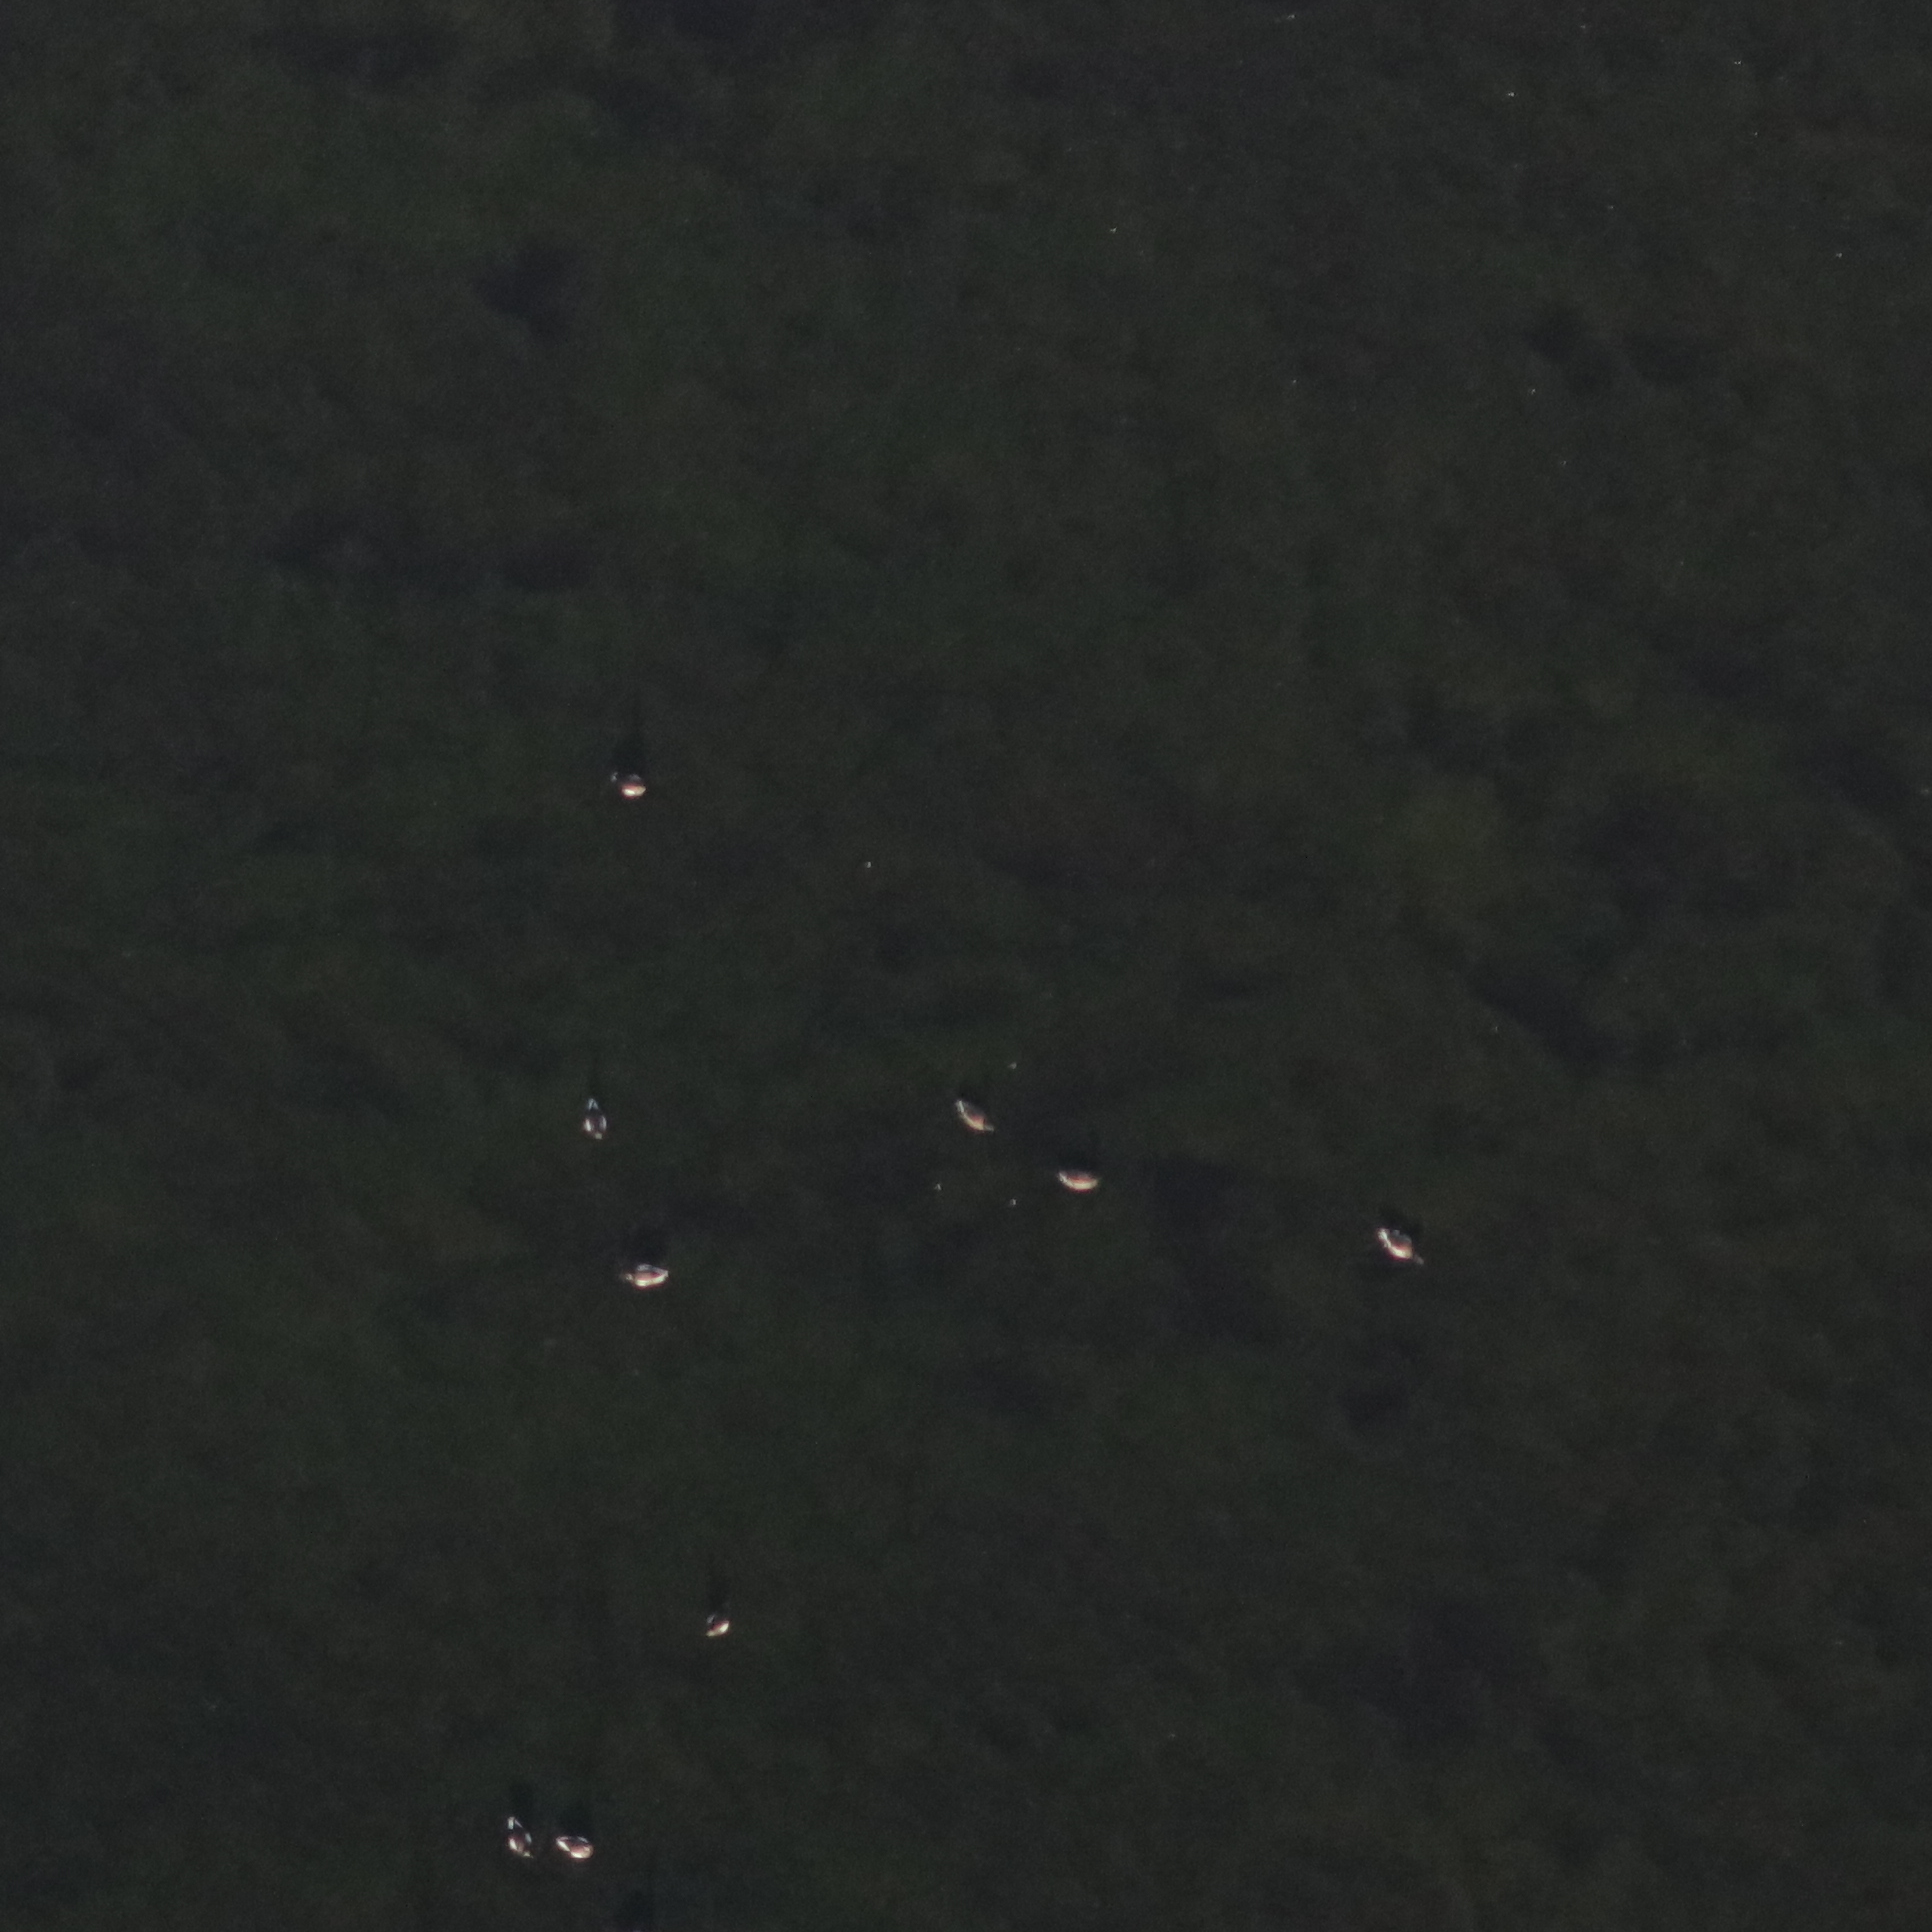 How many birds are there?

9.